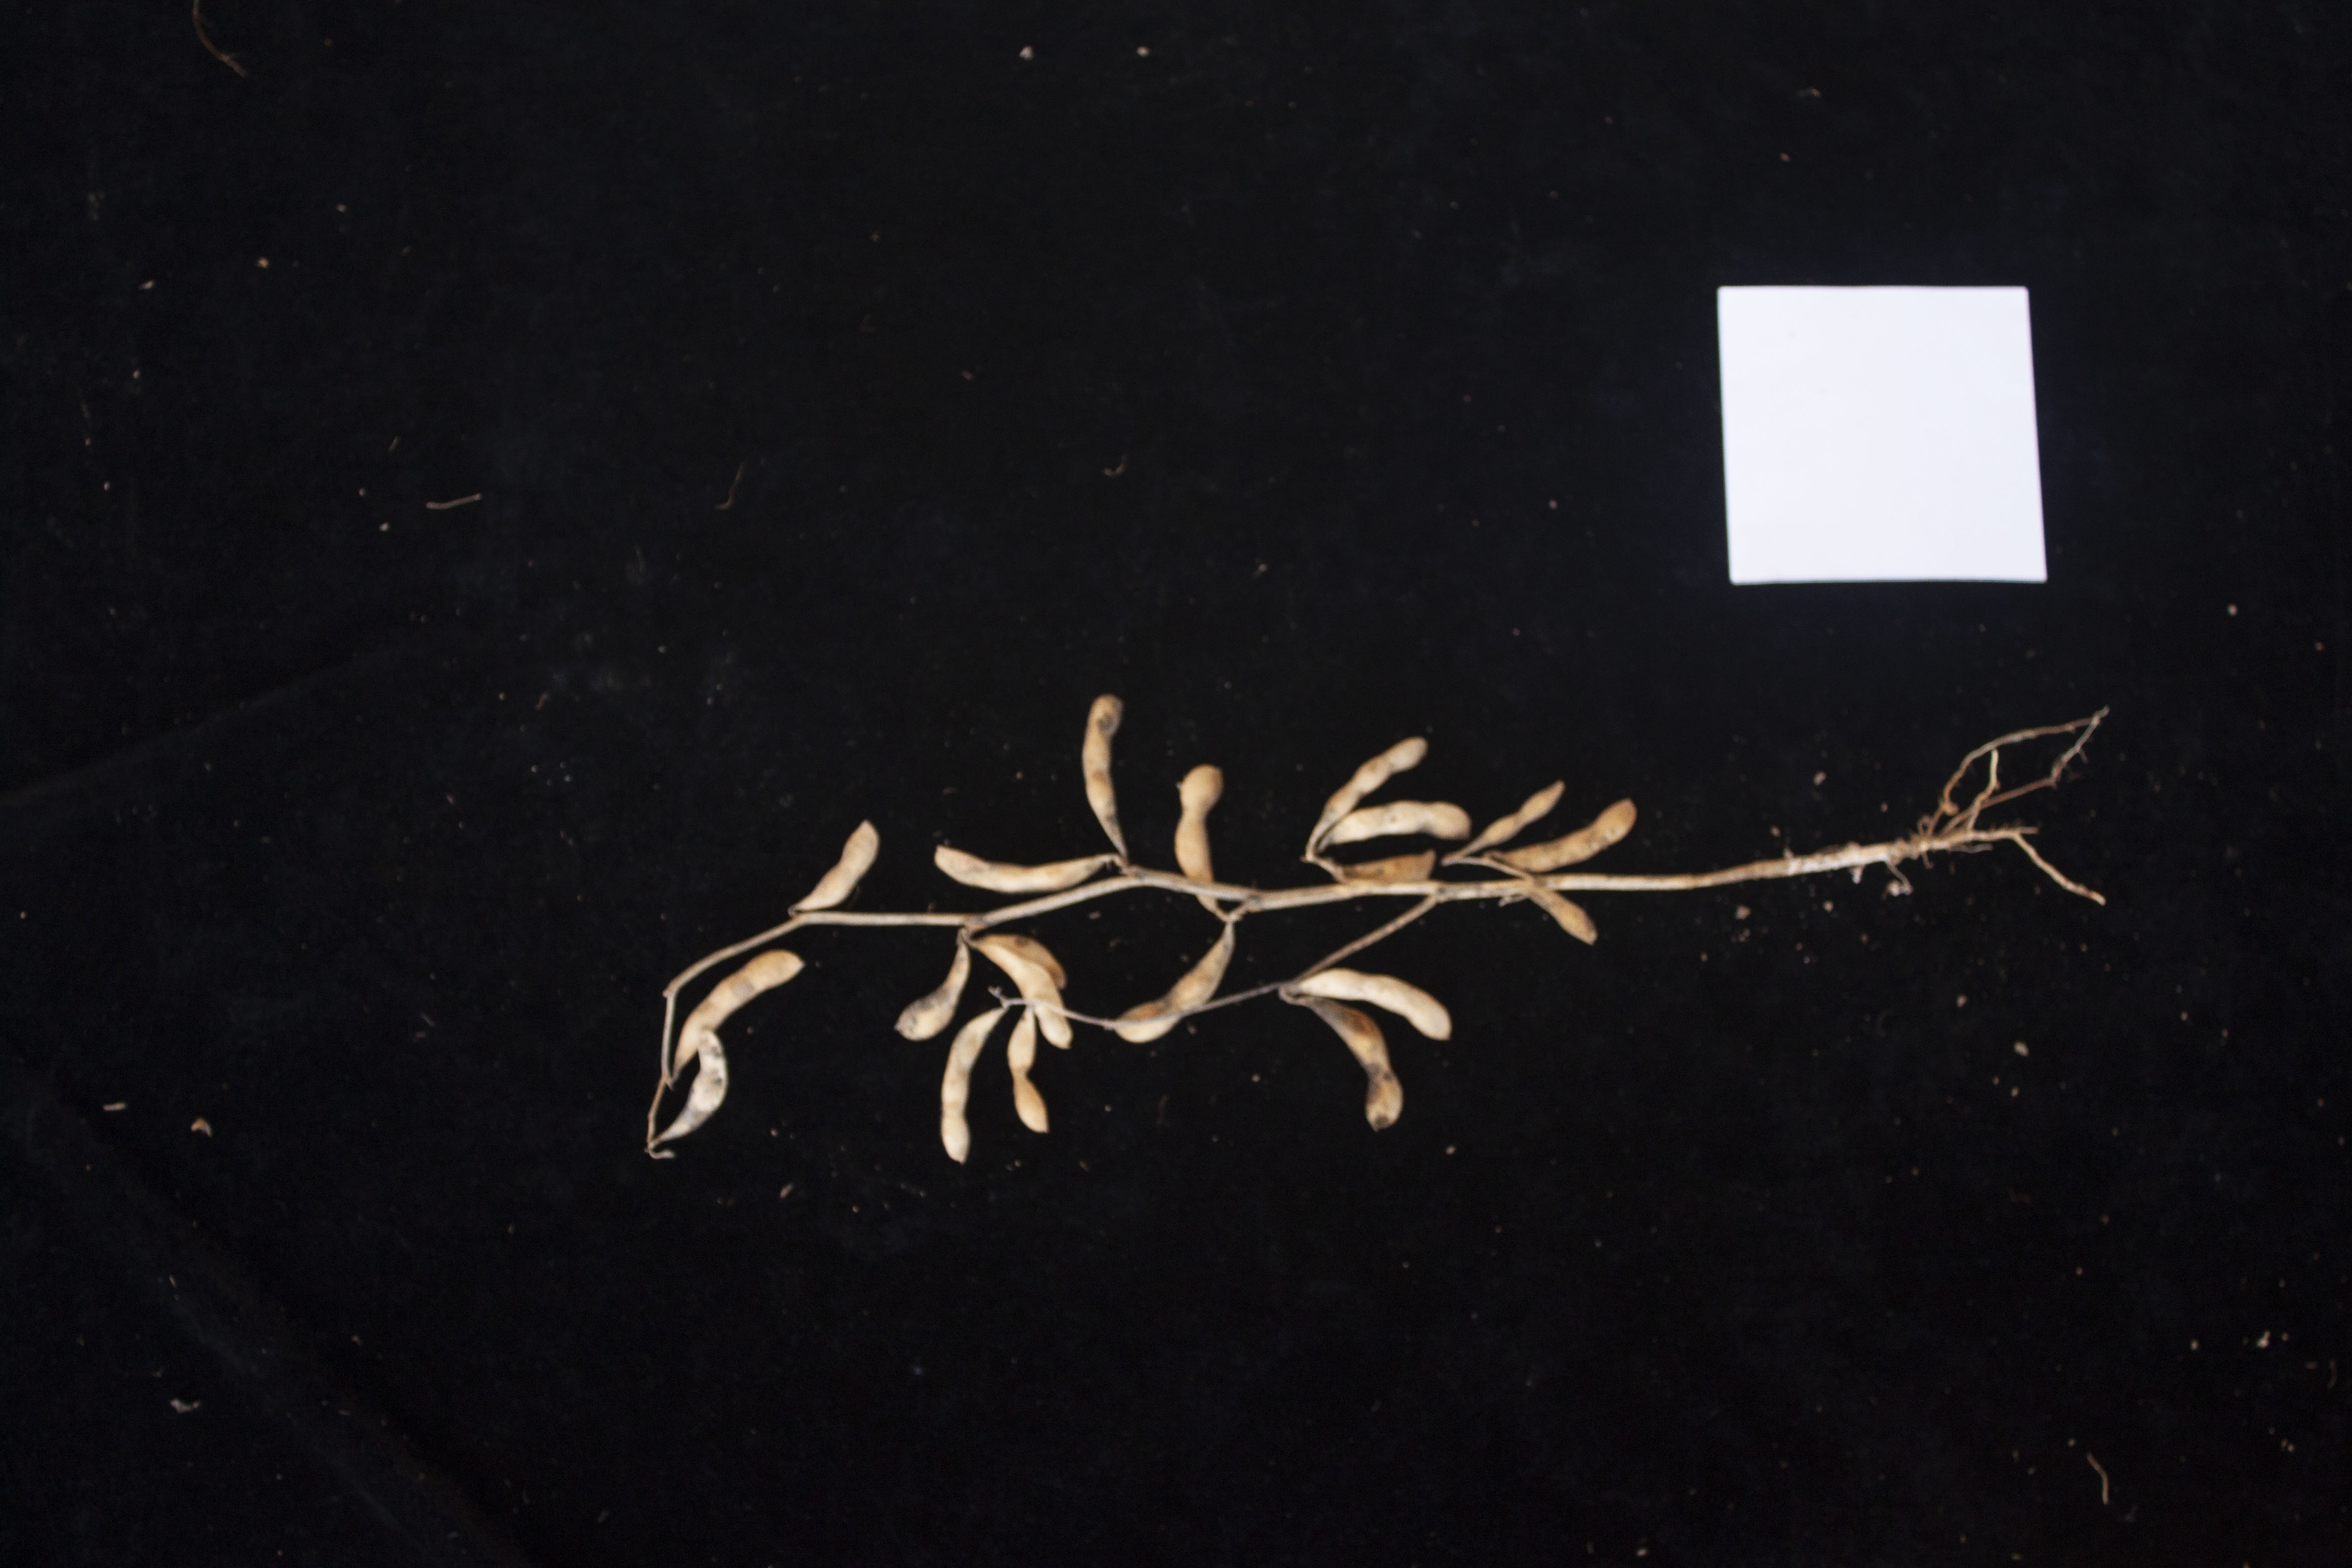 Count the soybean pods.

19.